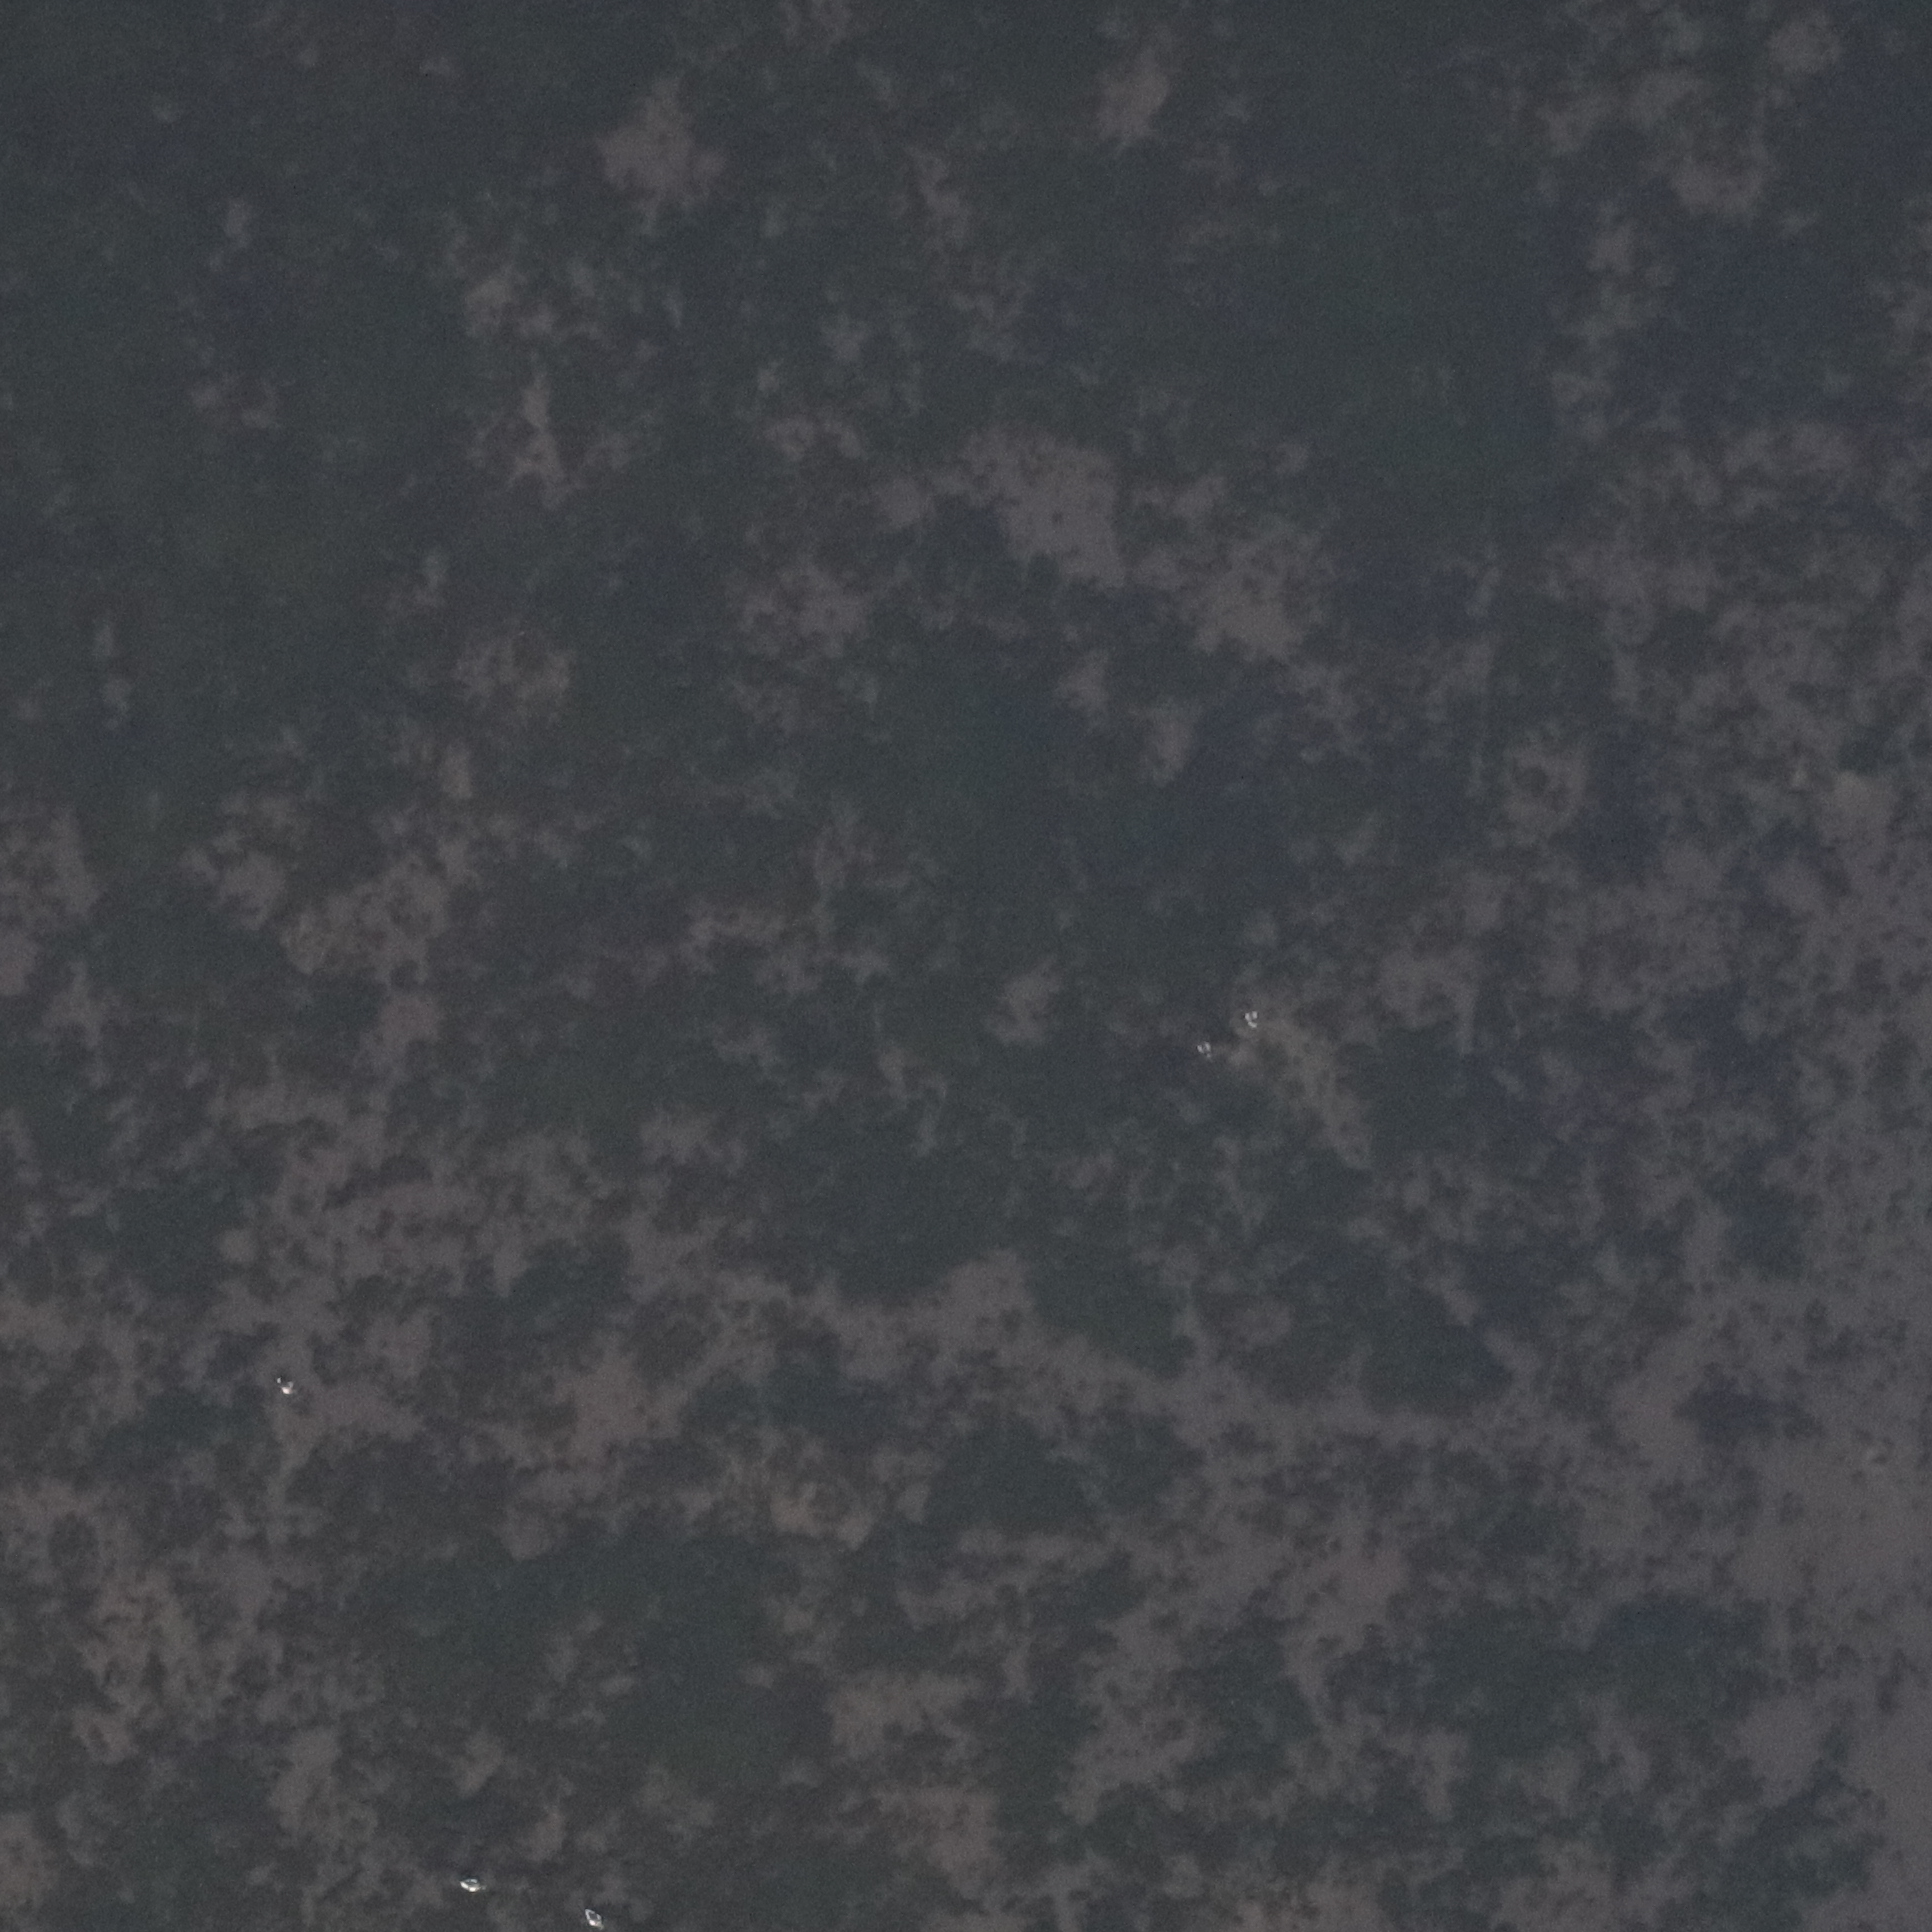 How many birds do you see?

5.